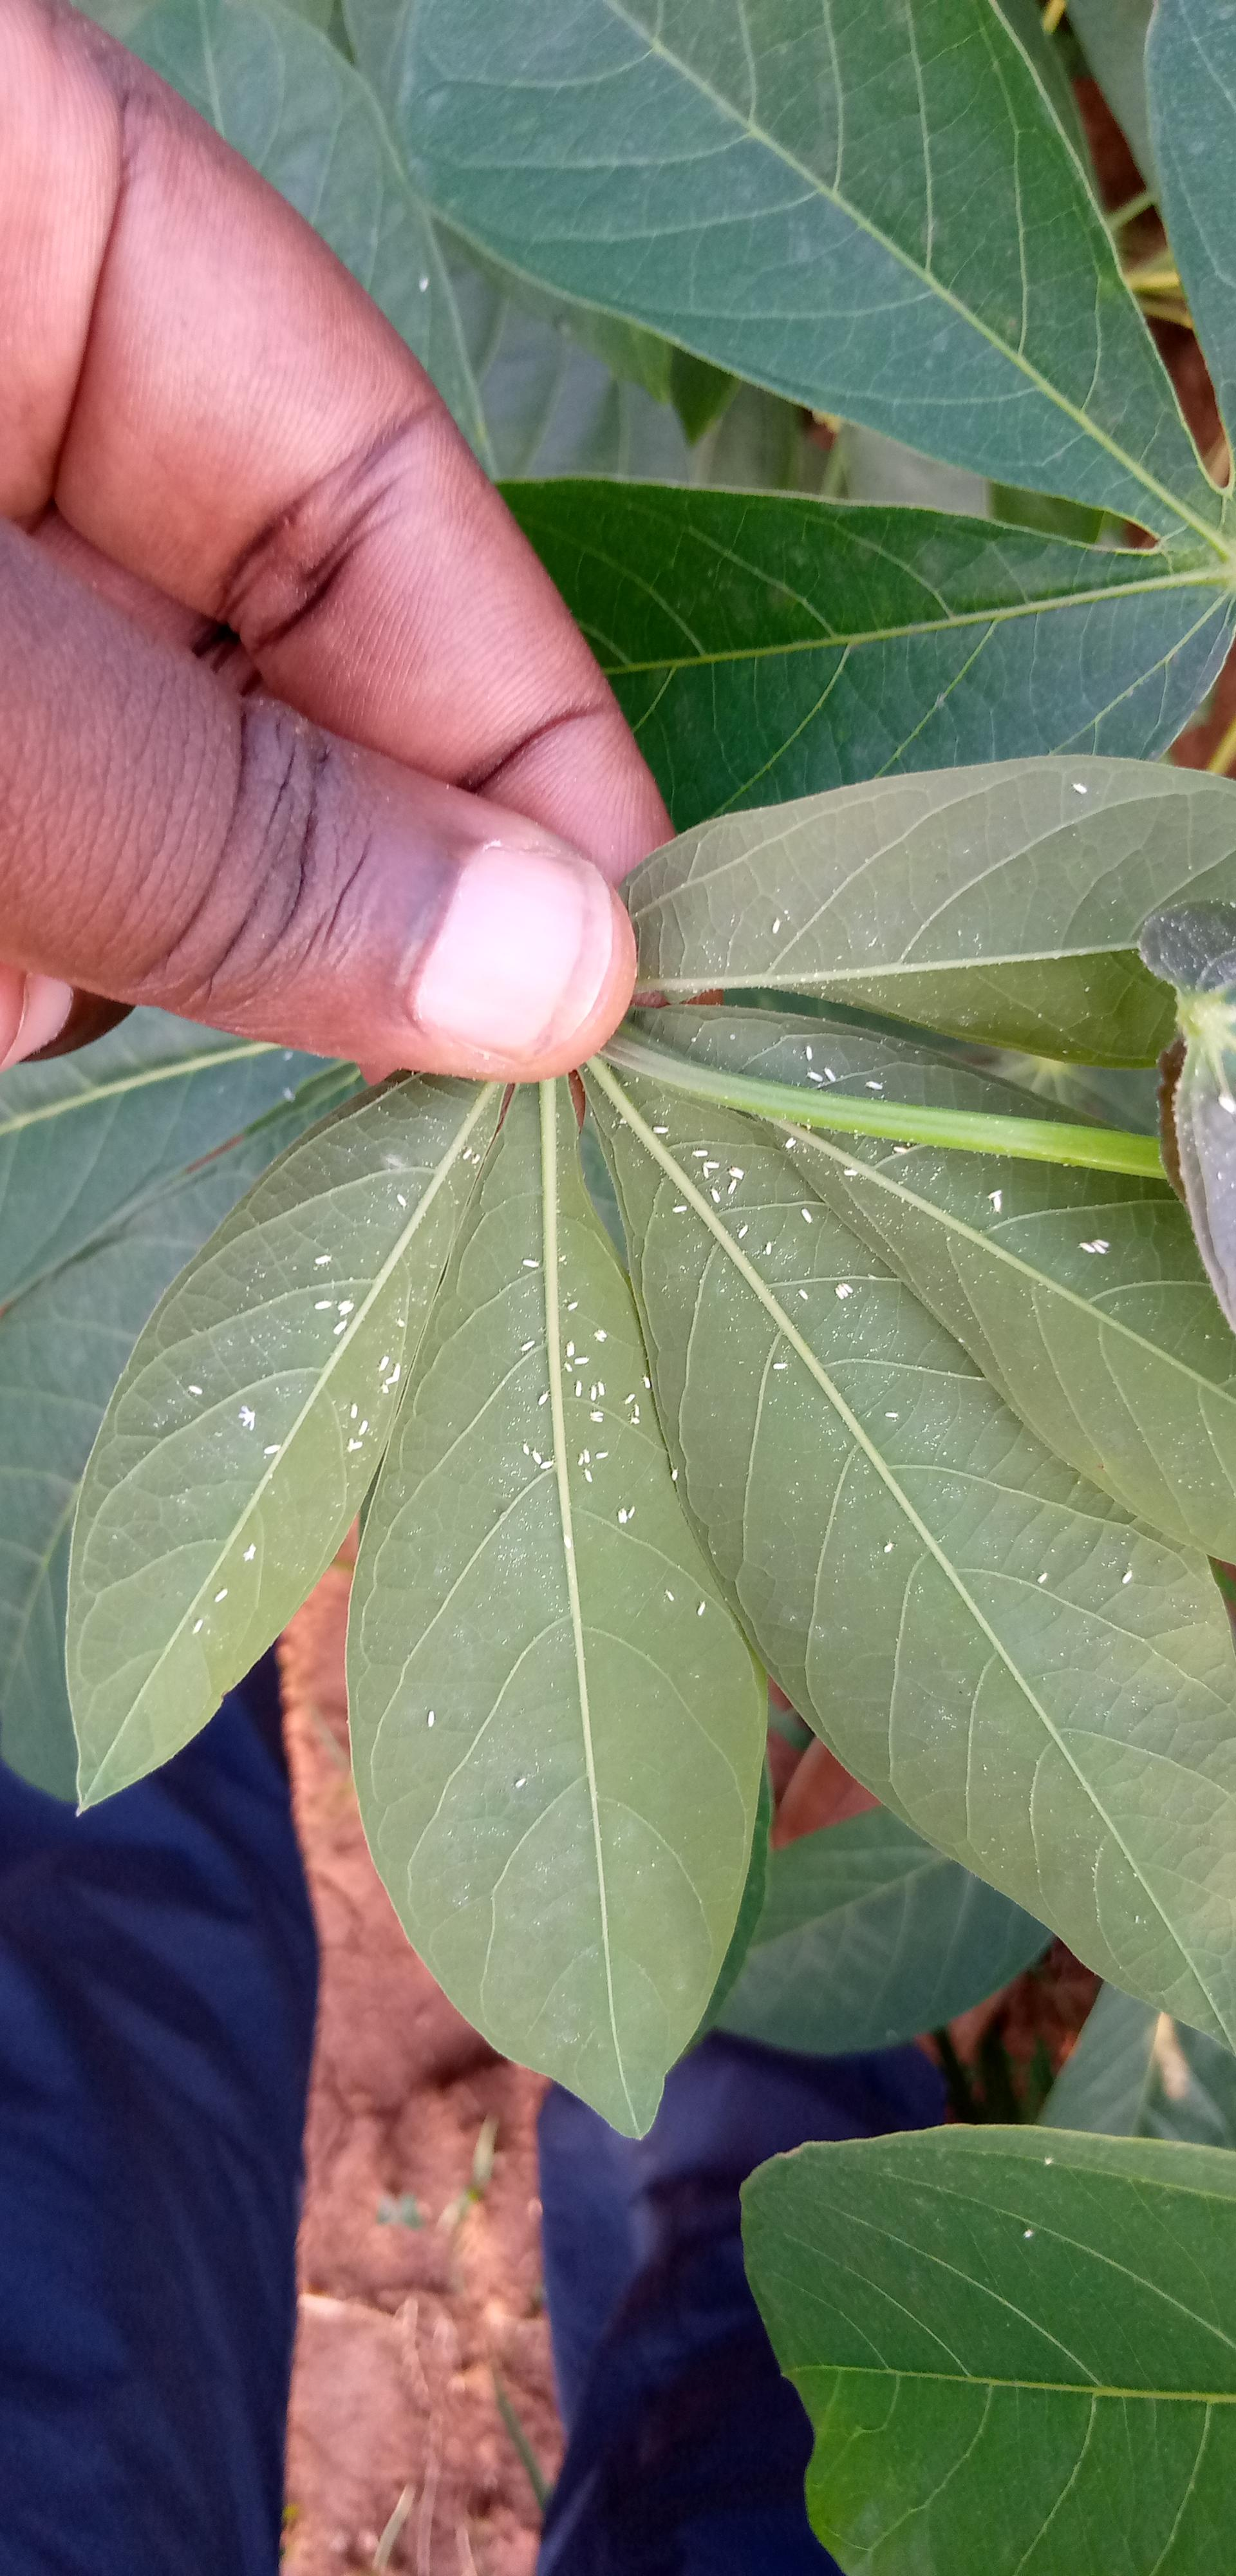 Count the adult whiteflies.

95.